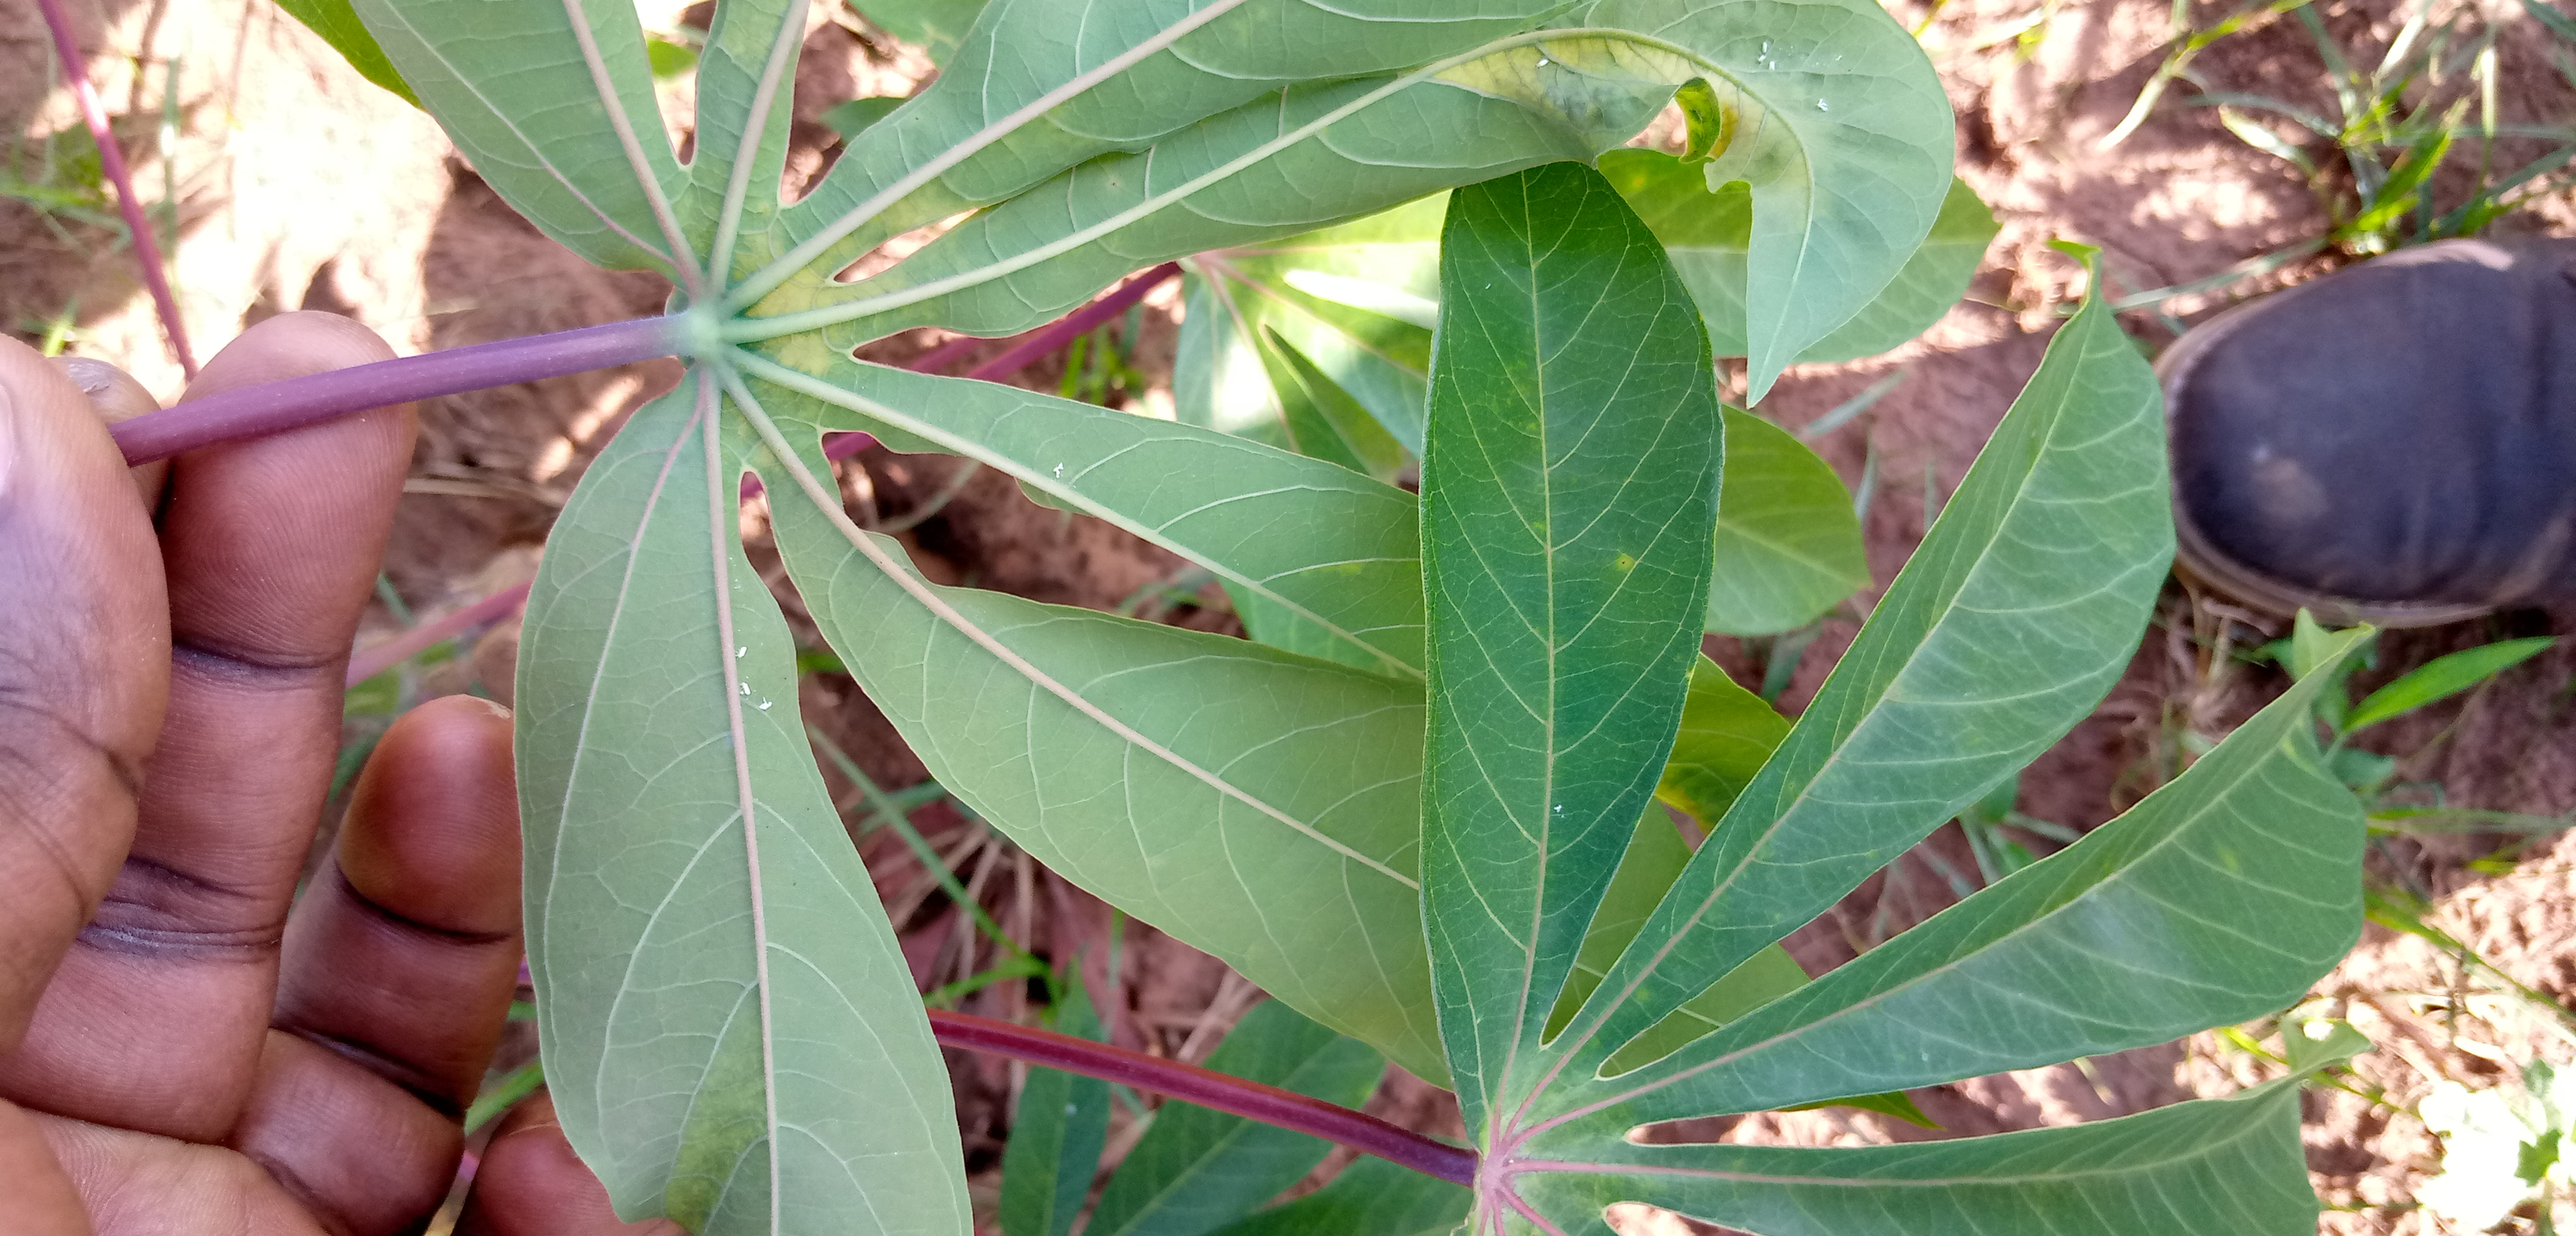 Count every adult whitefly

8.